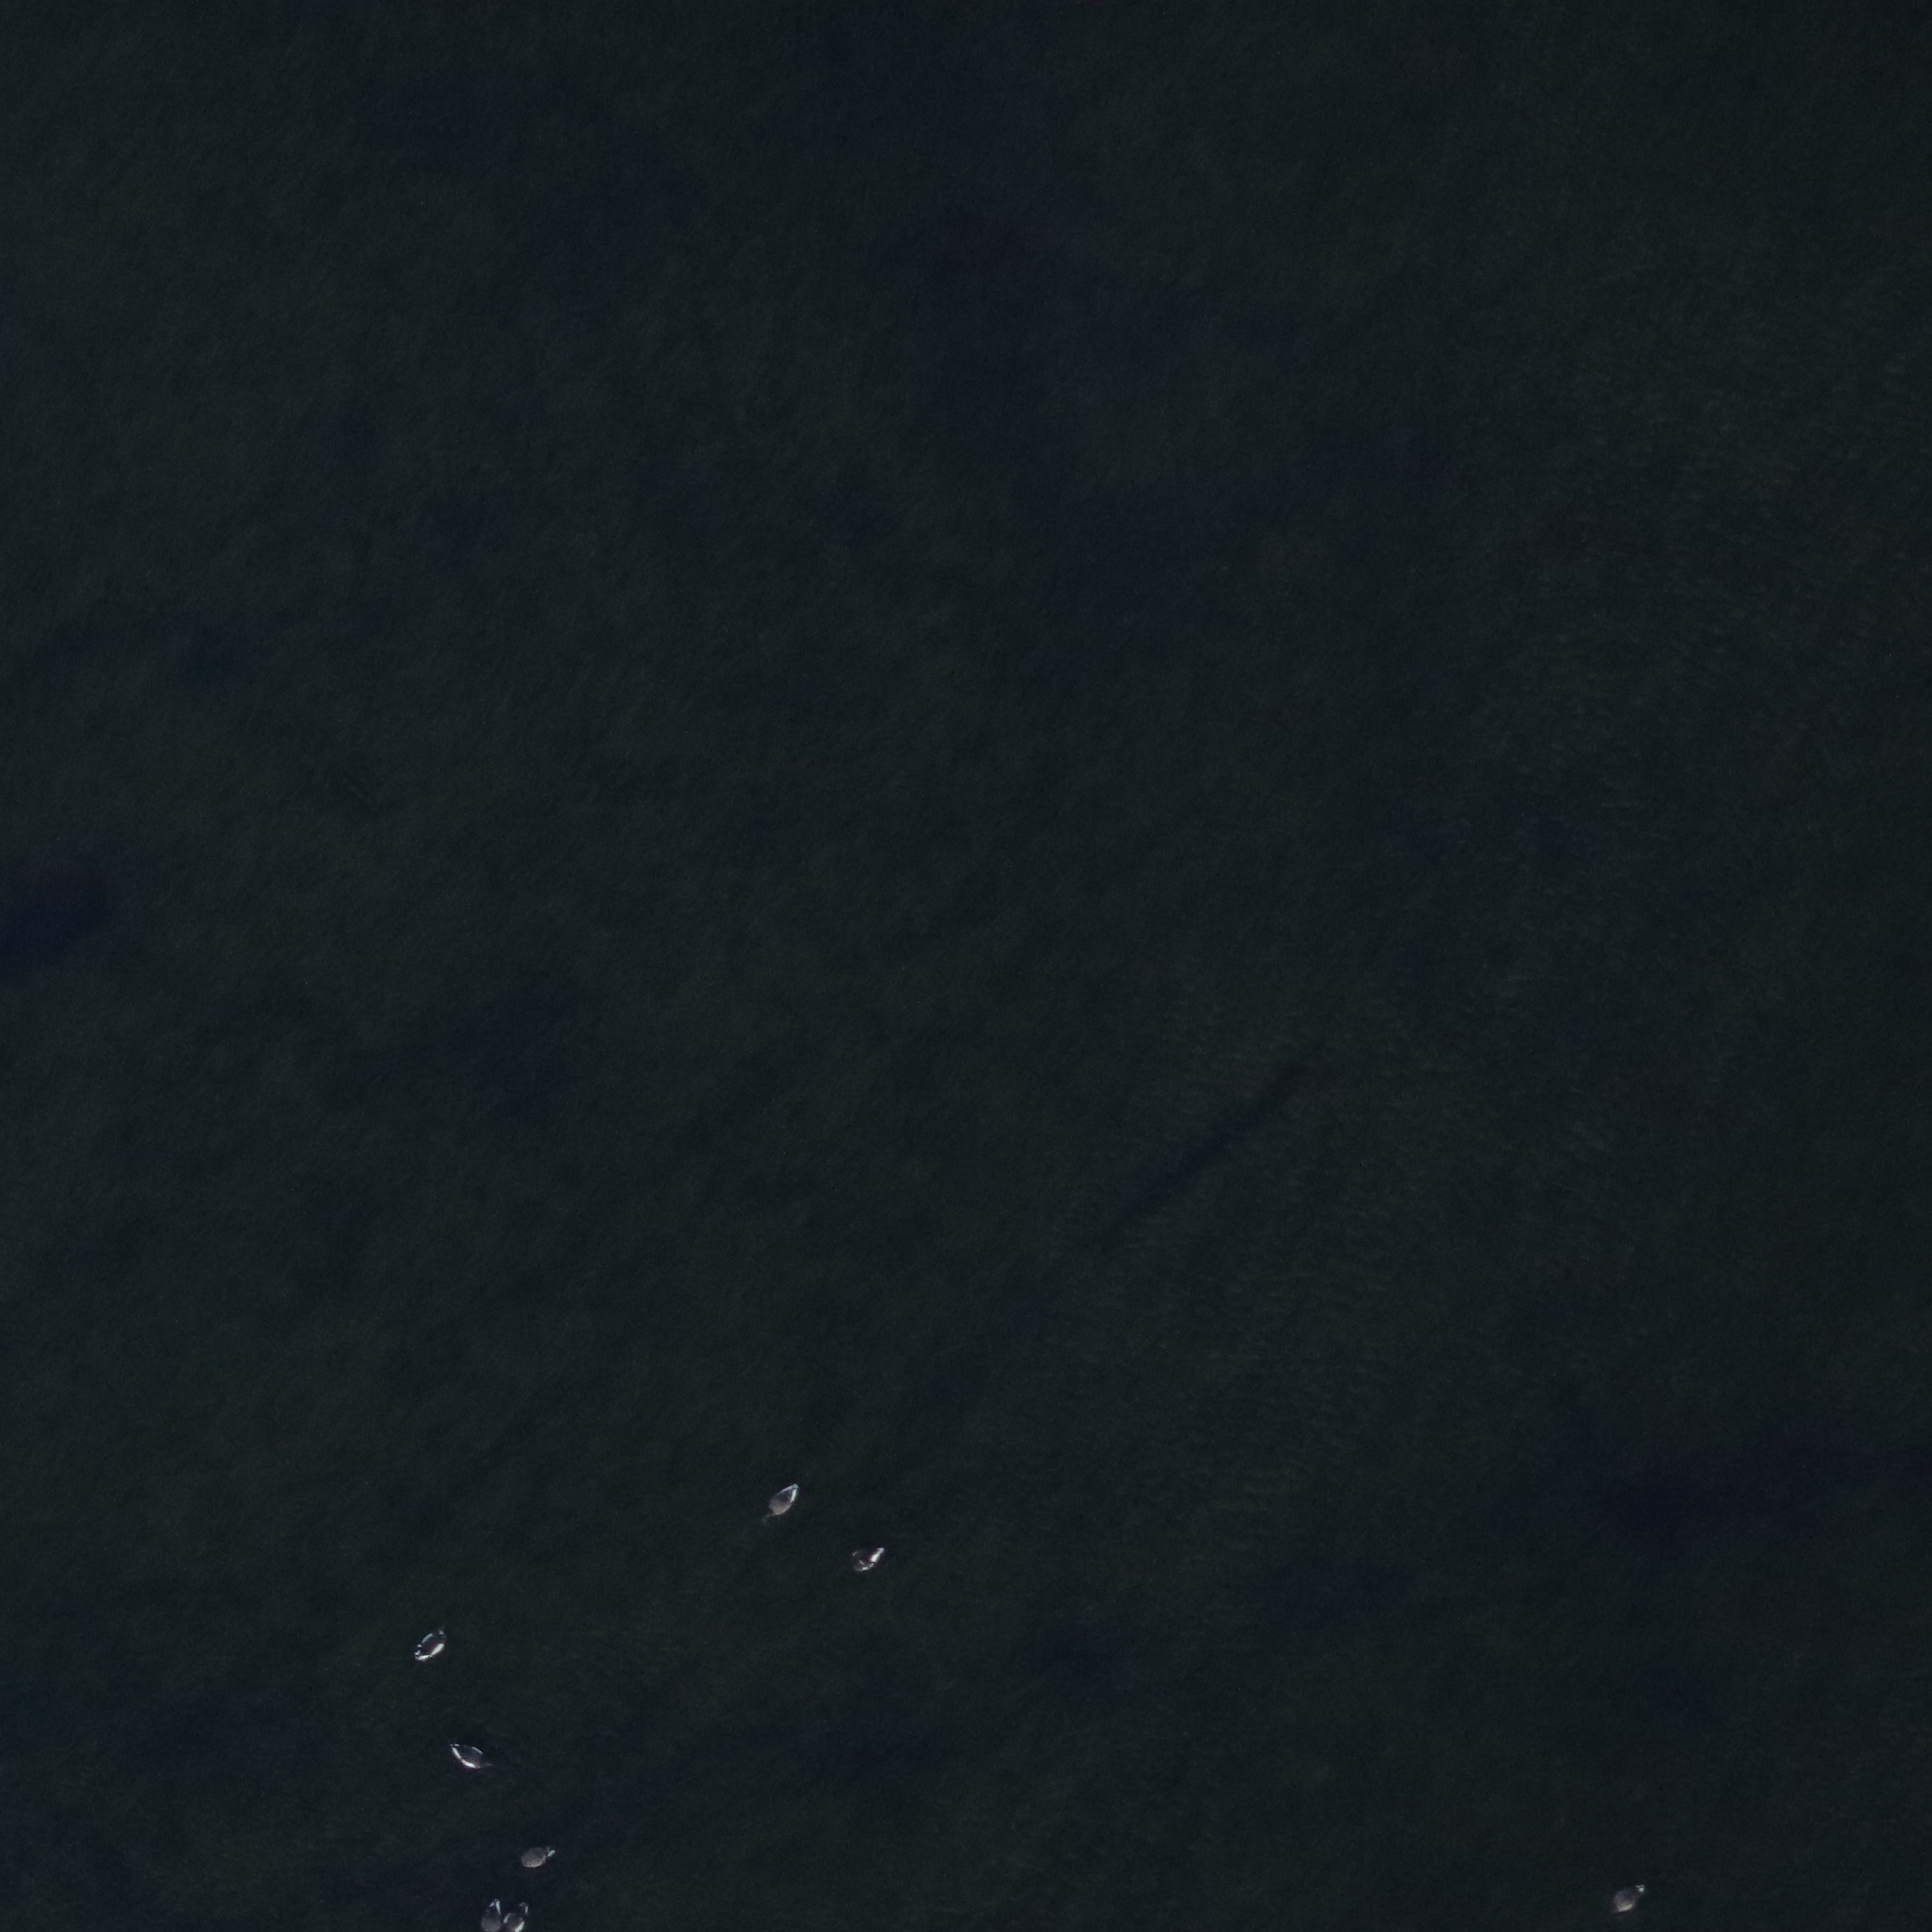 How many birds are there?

8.